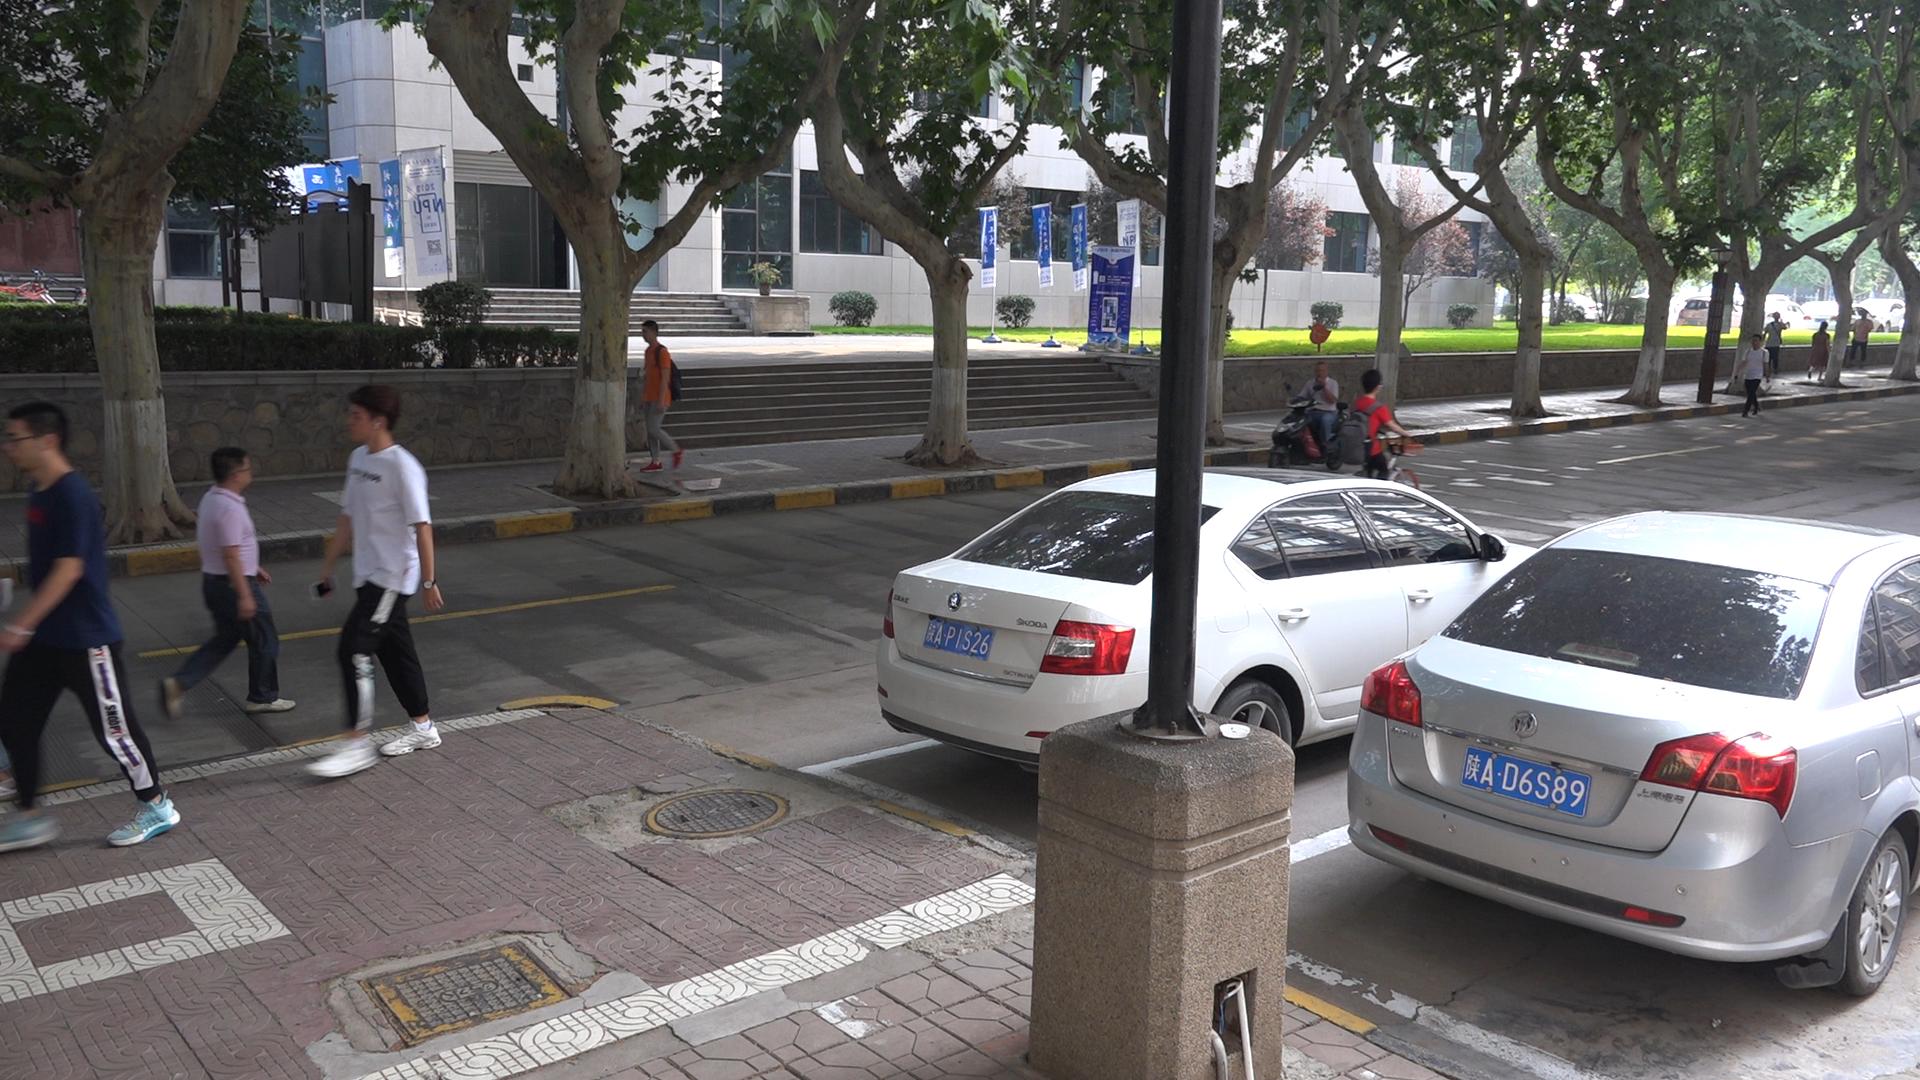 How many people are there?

10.